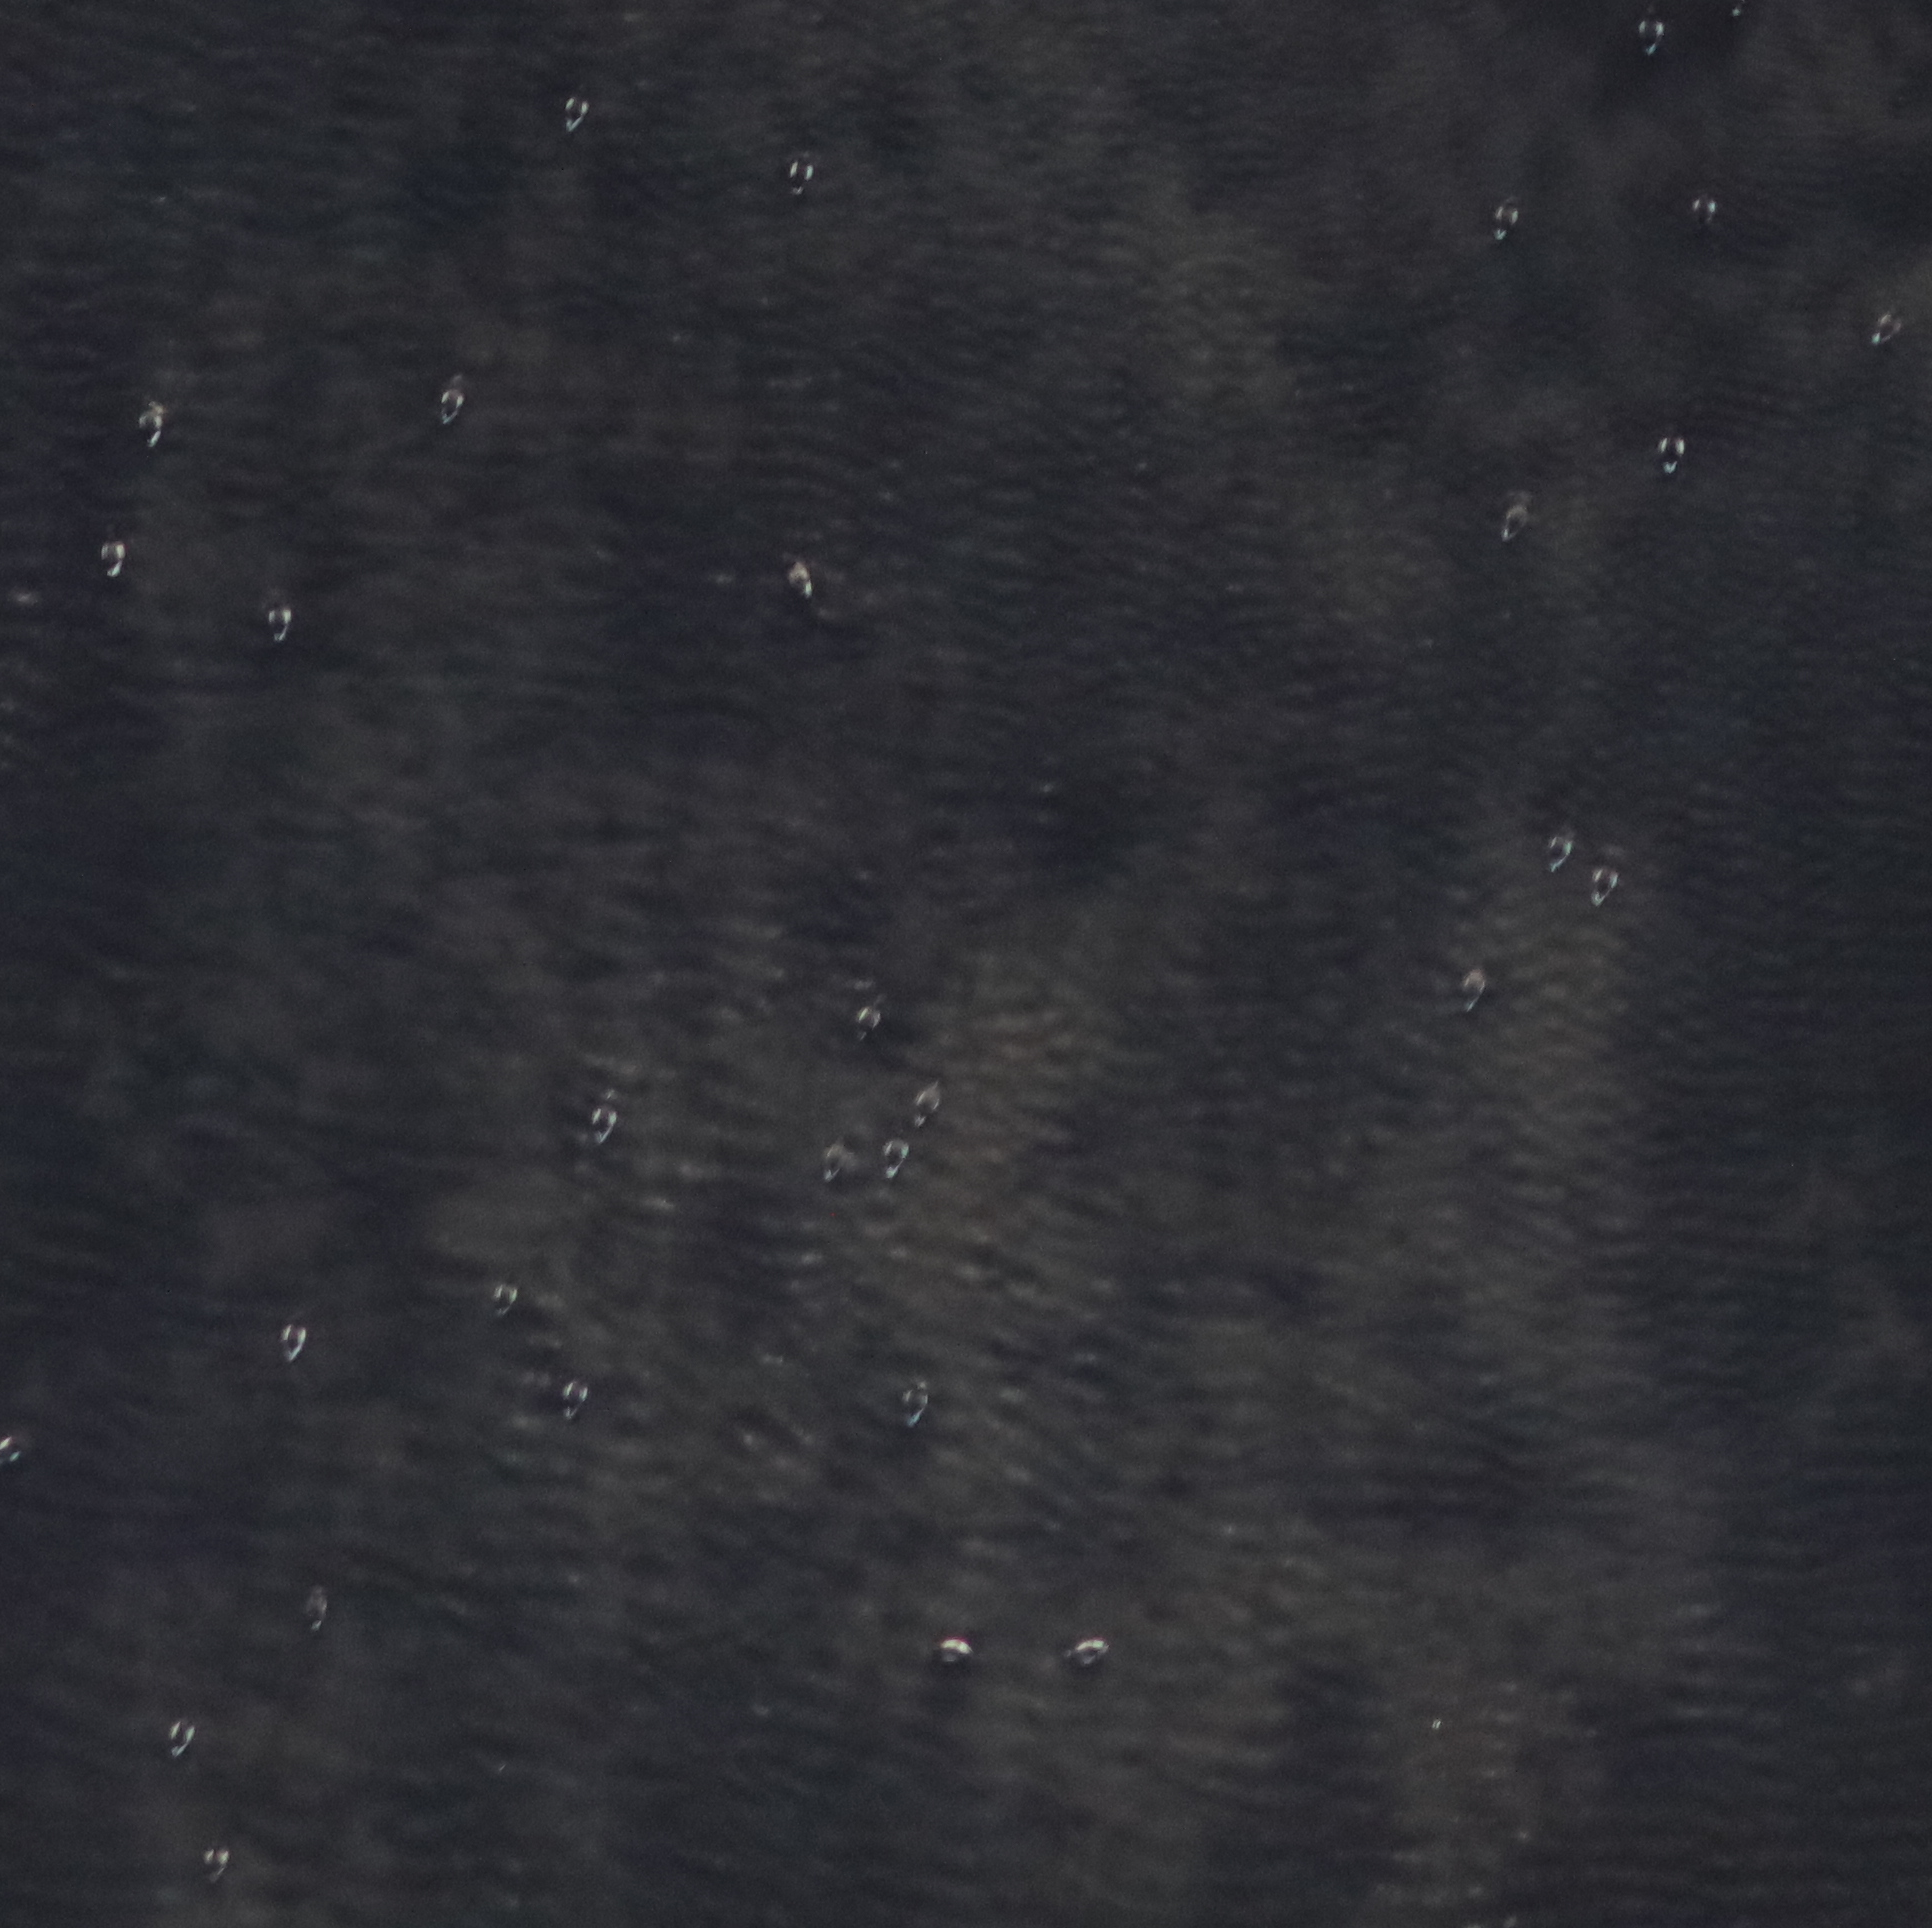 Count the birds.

31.